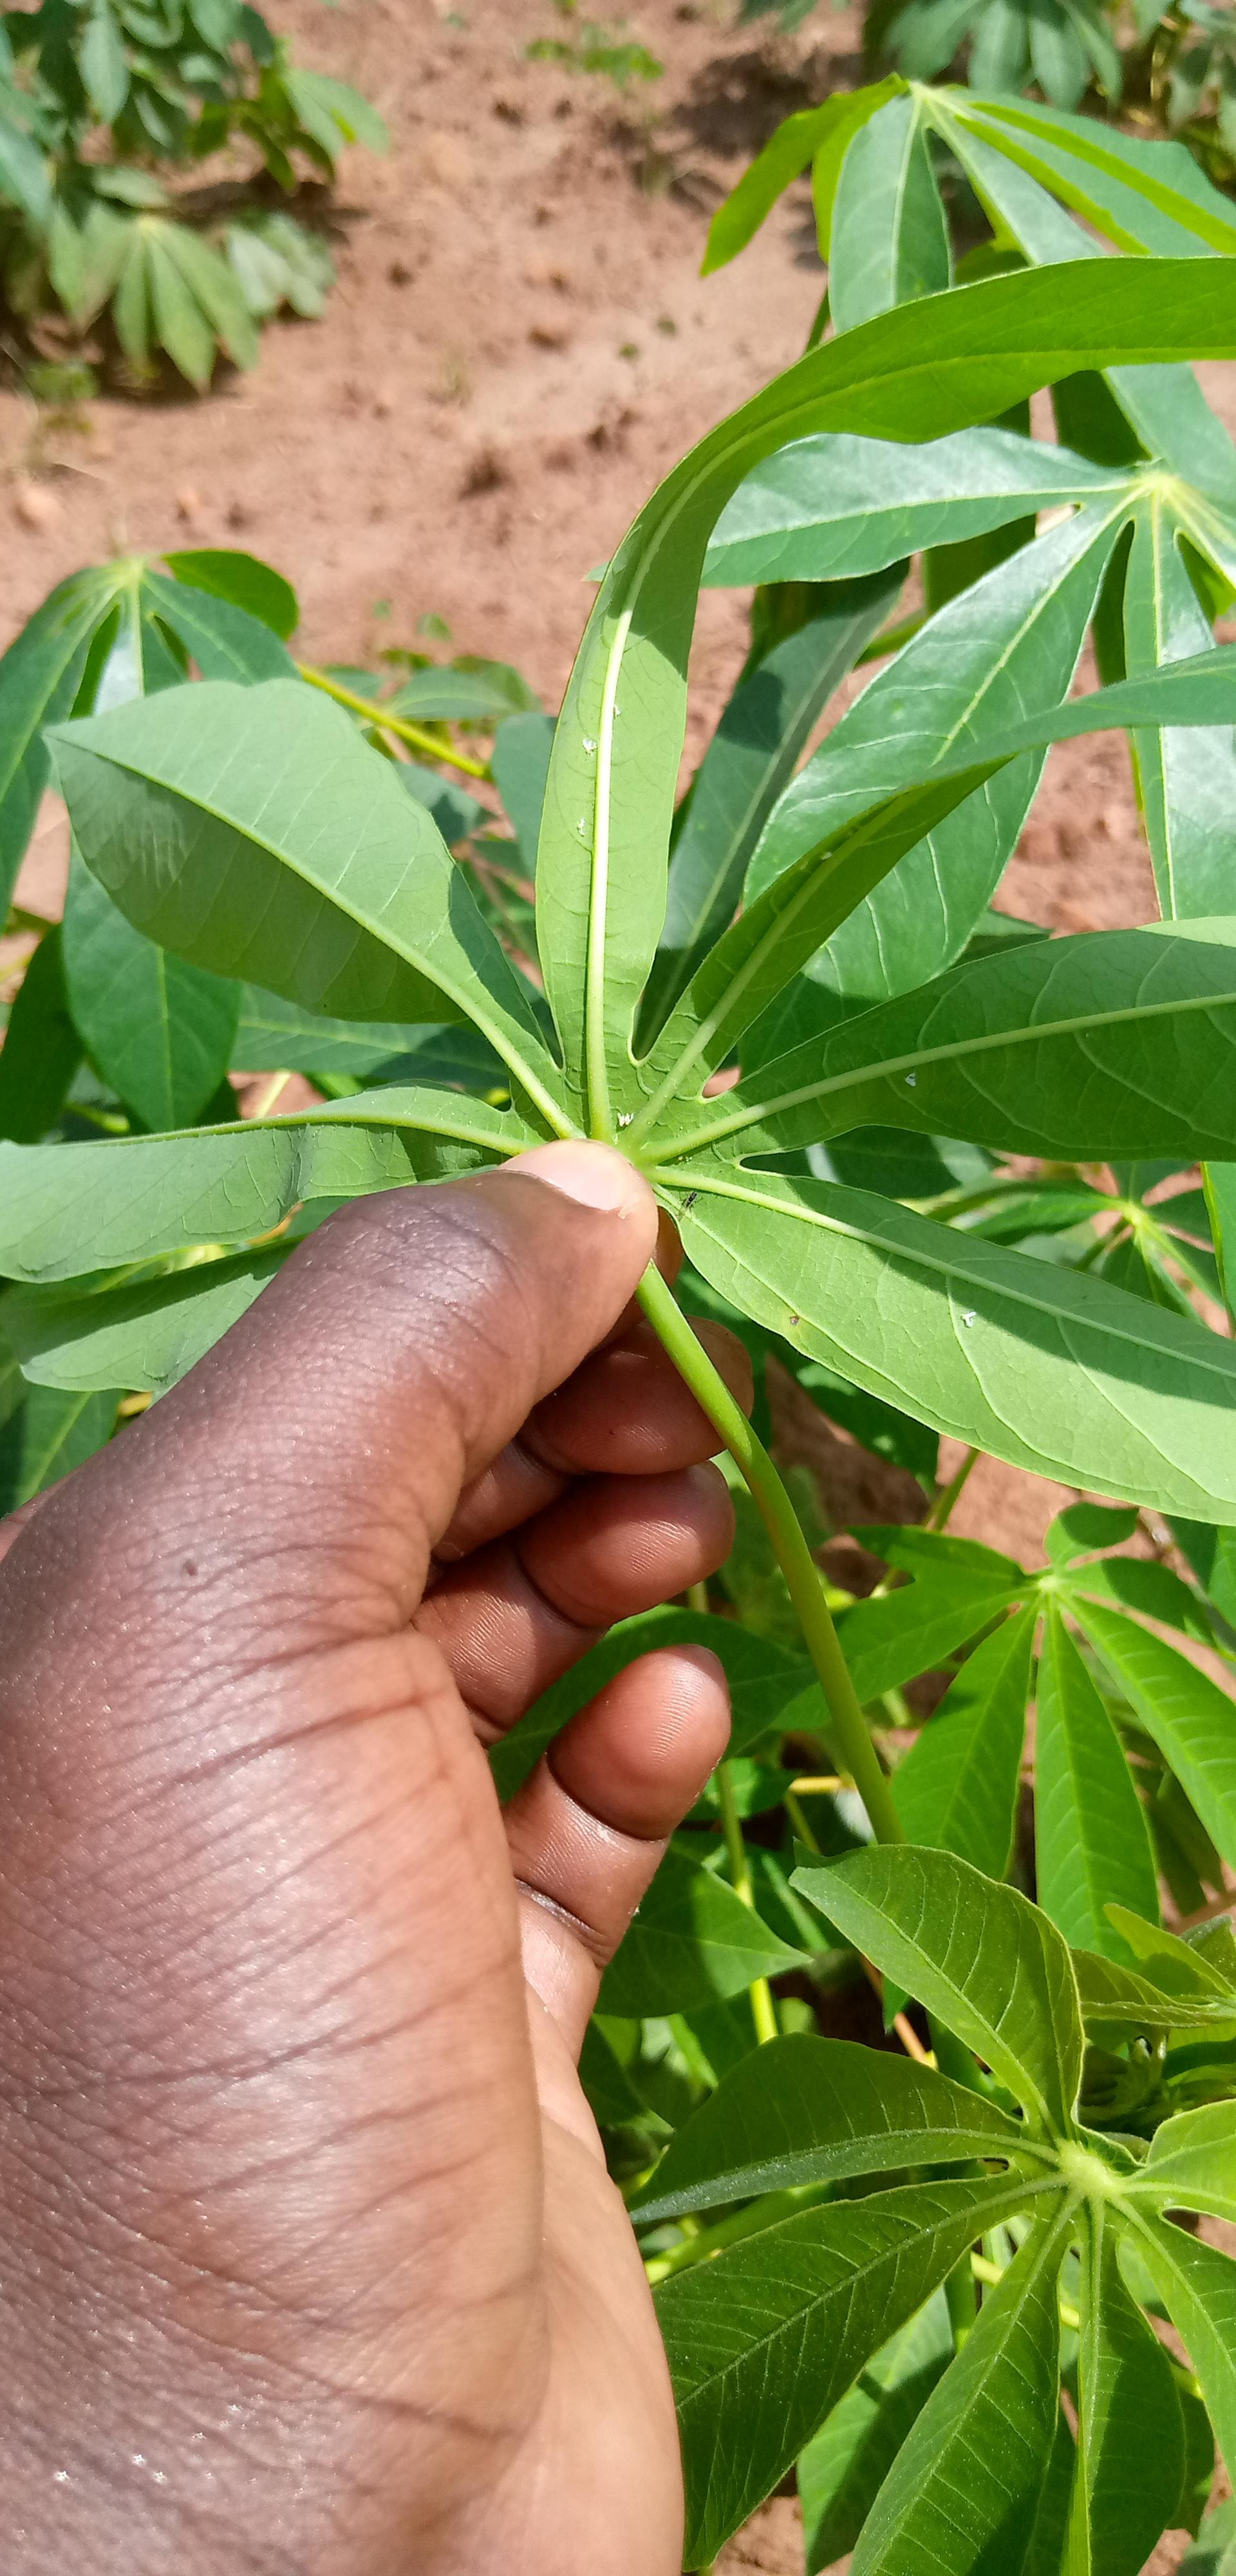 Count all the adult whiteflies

7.